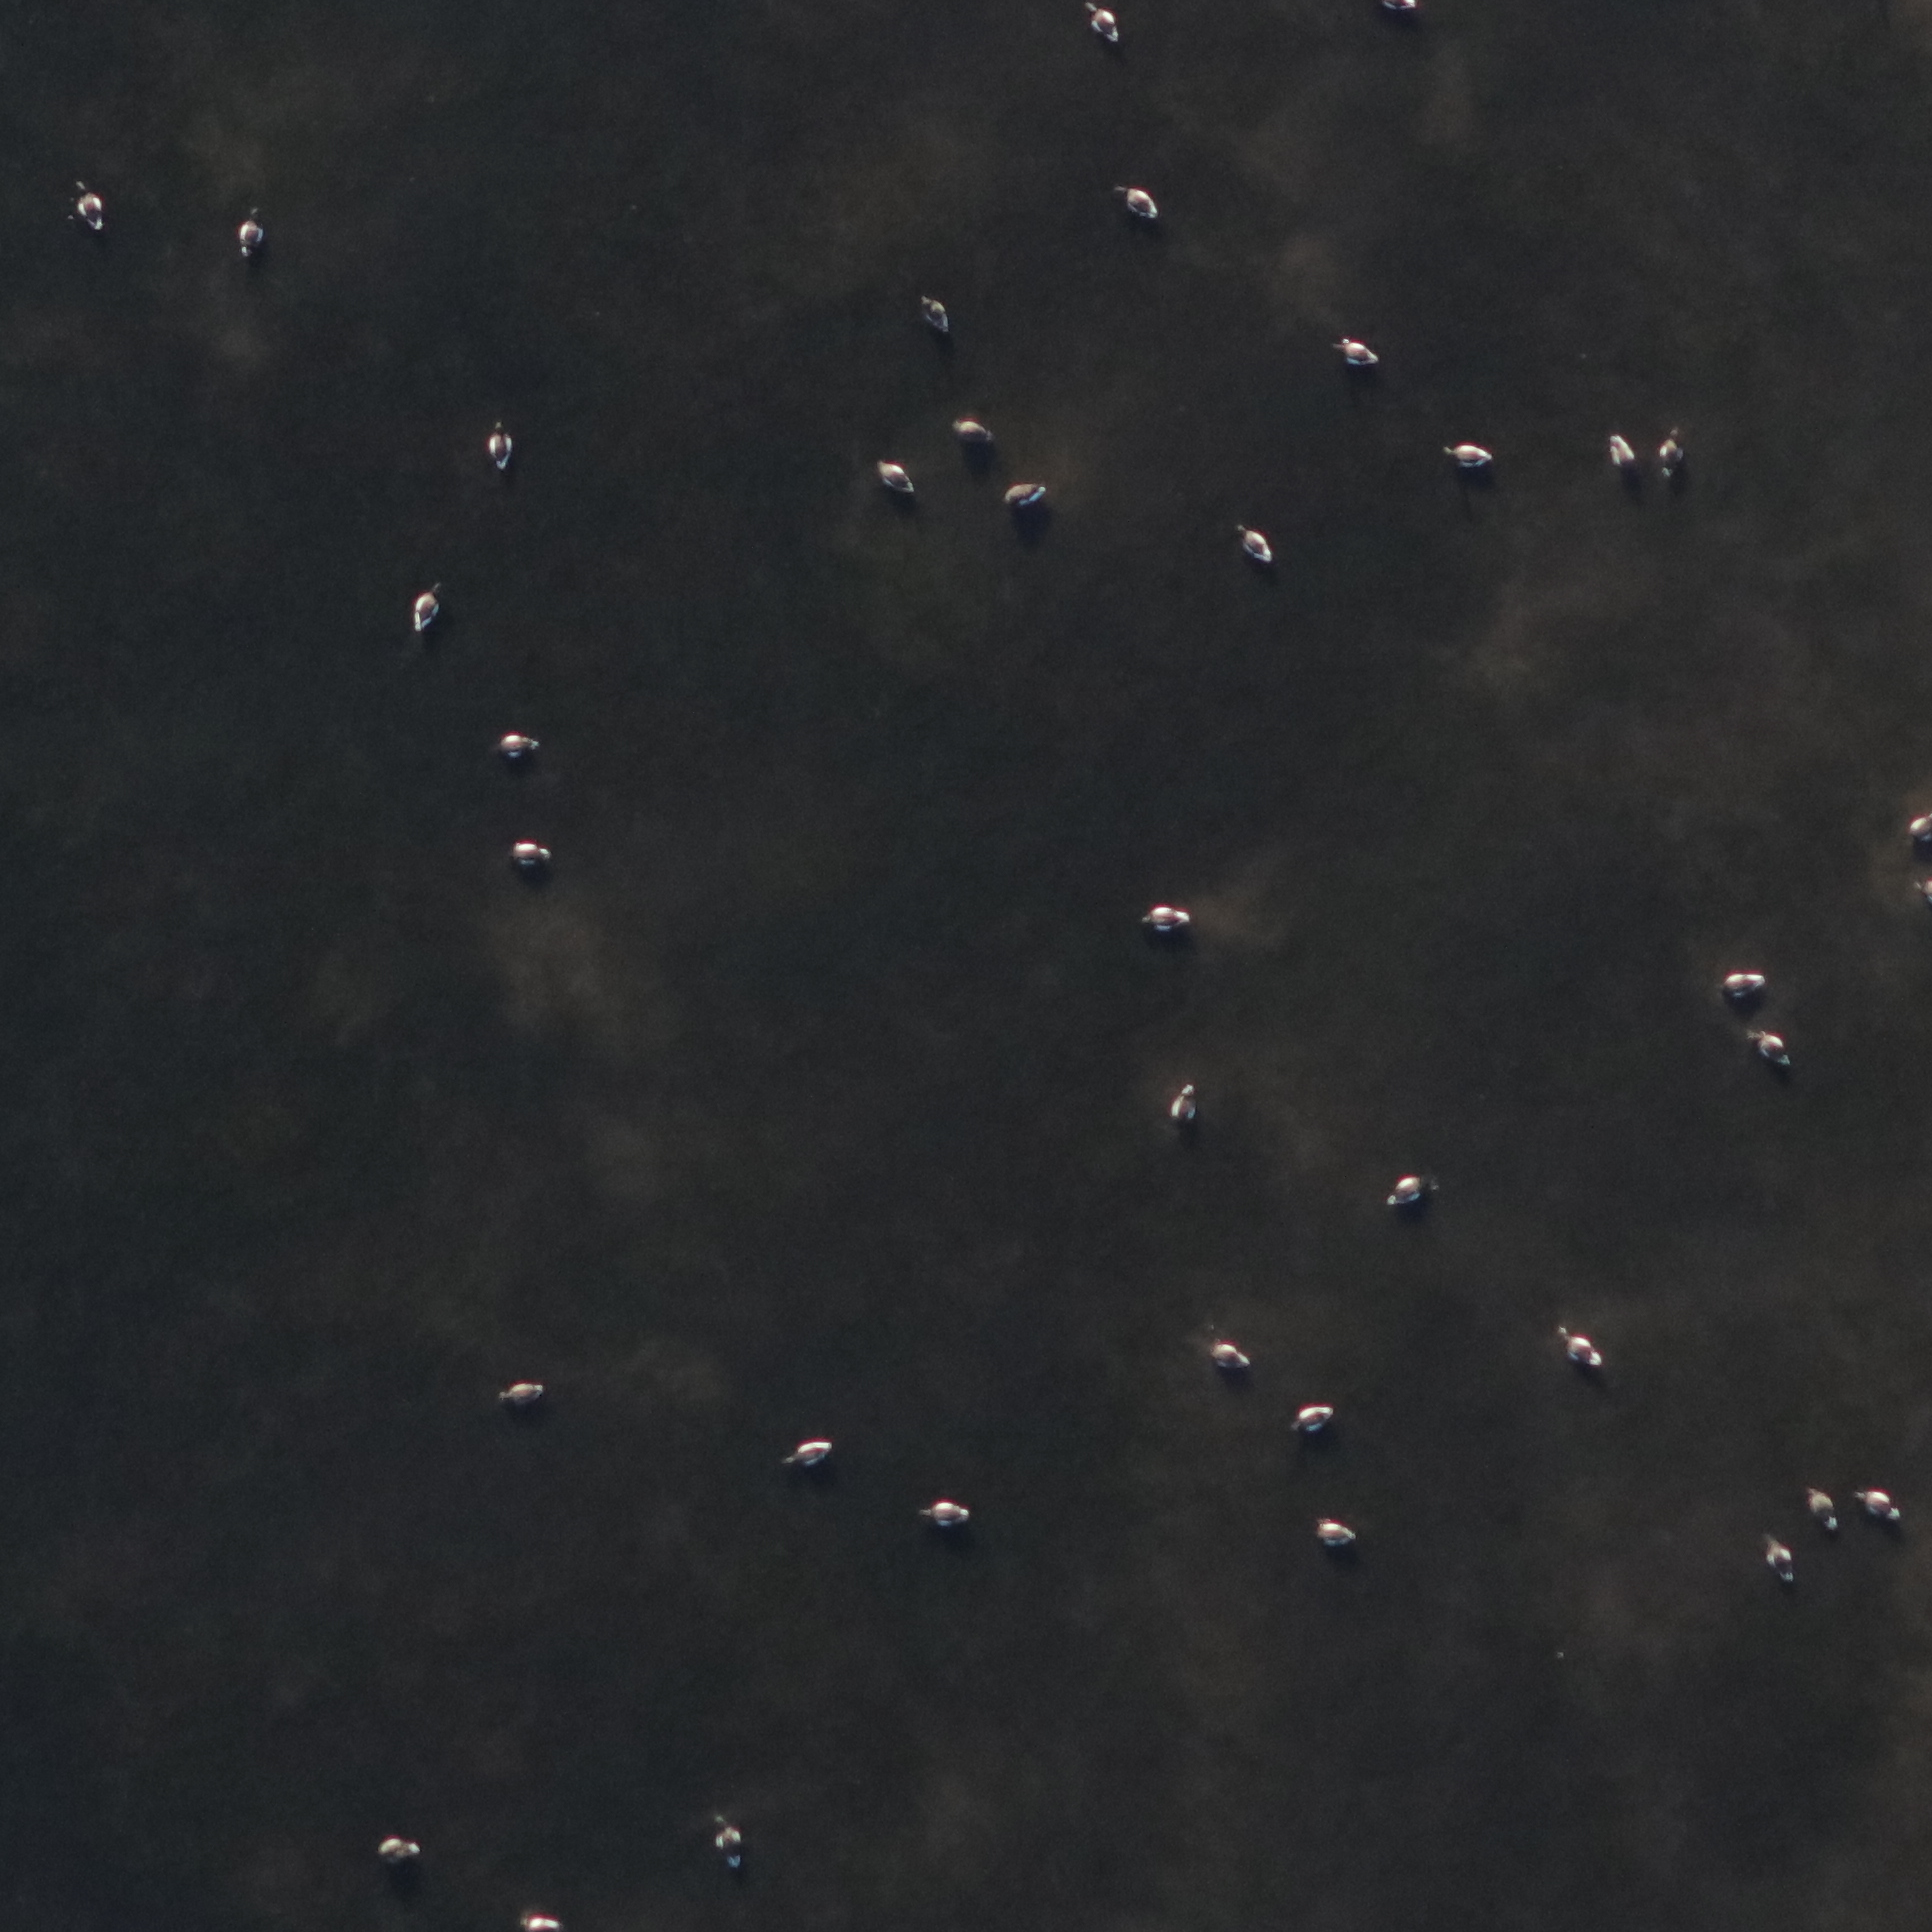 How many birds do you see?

36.